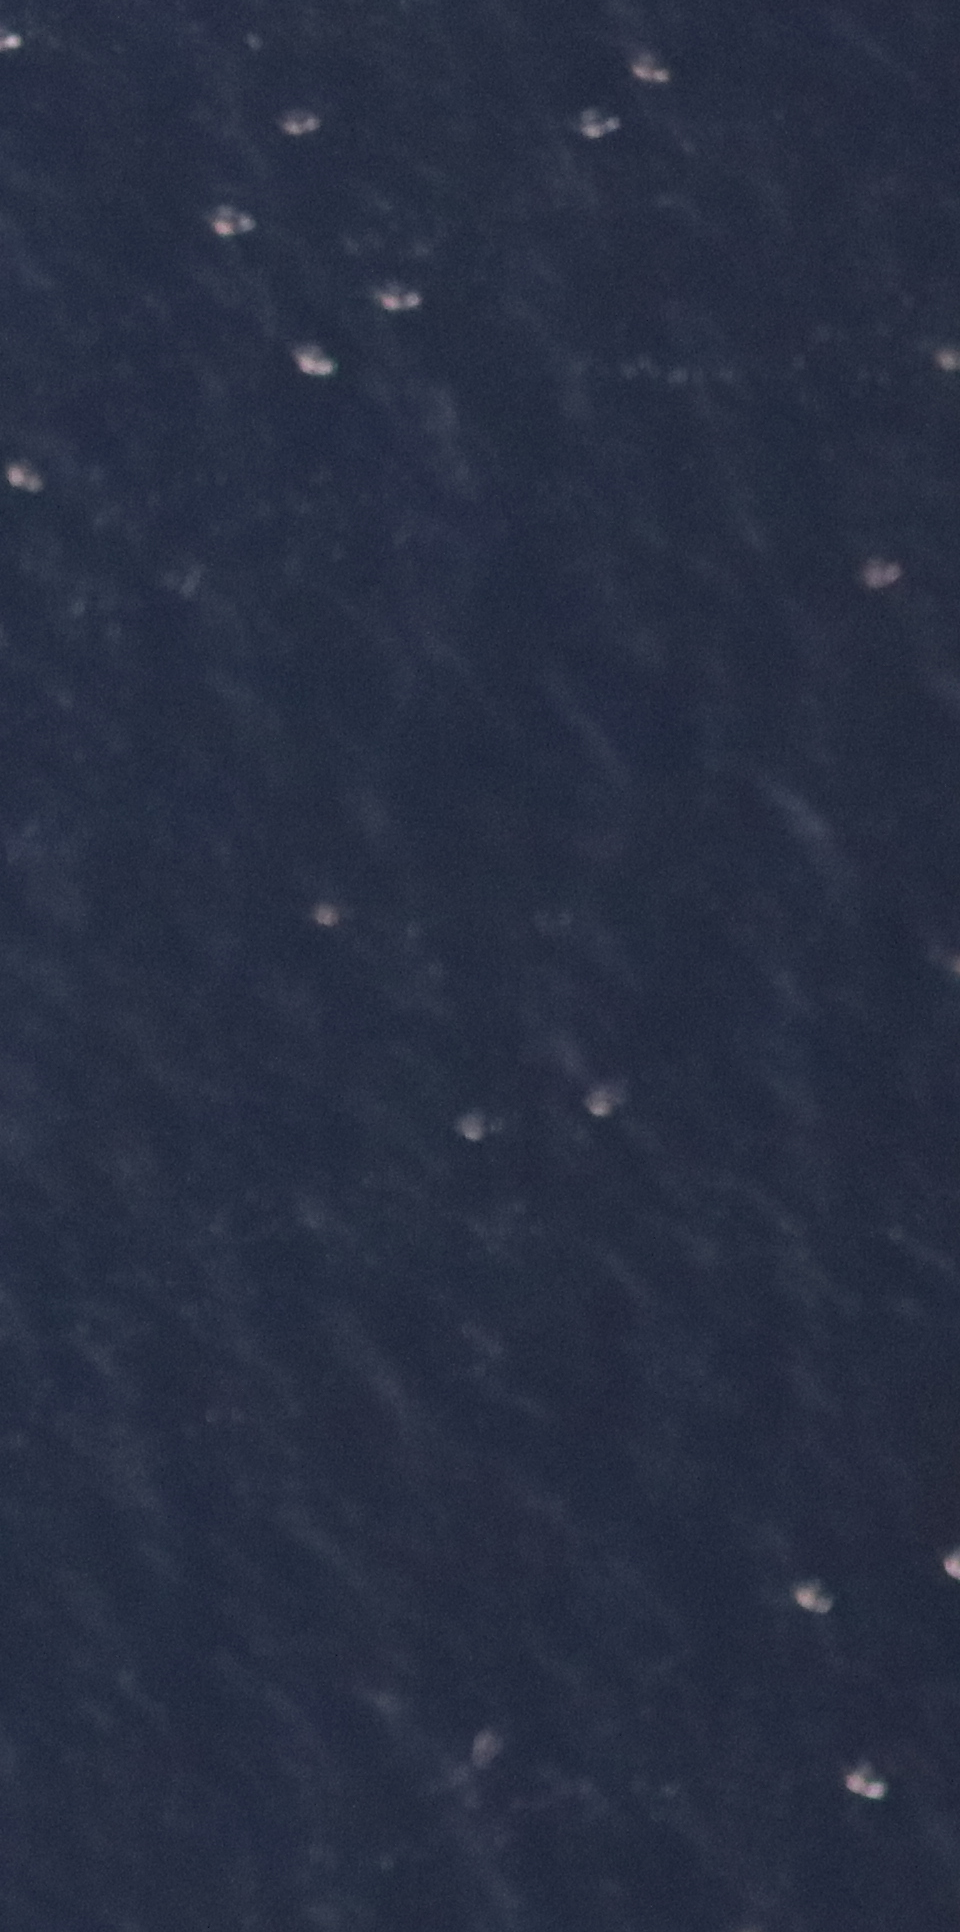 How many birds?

14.